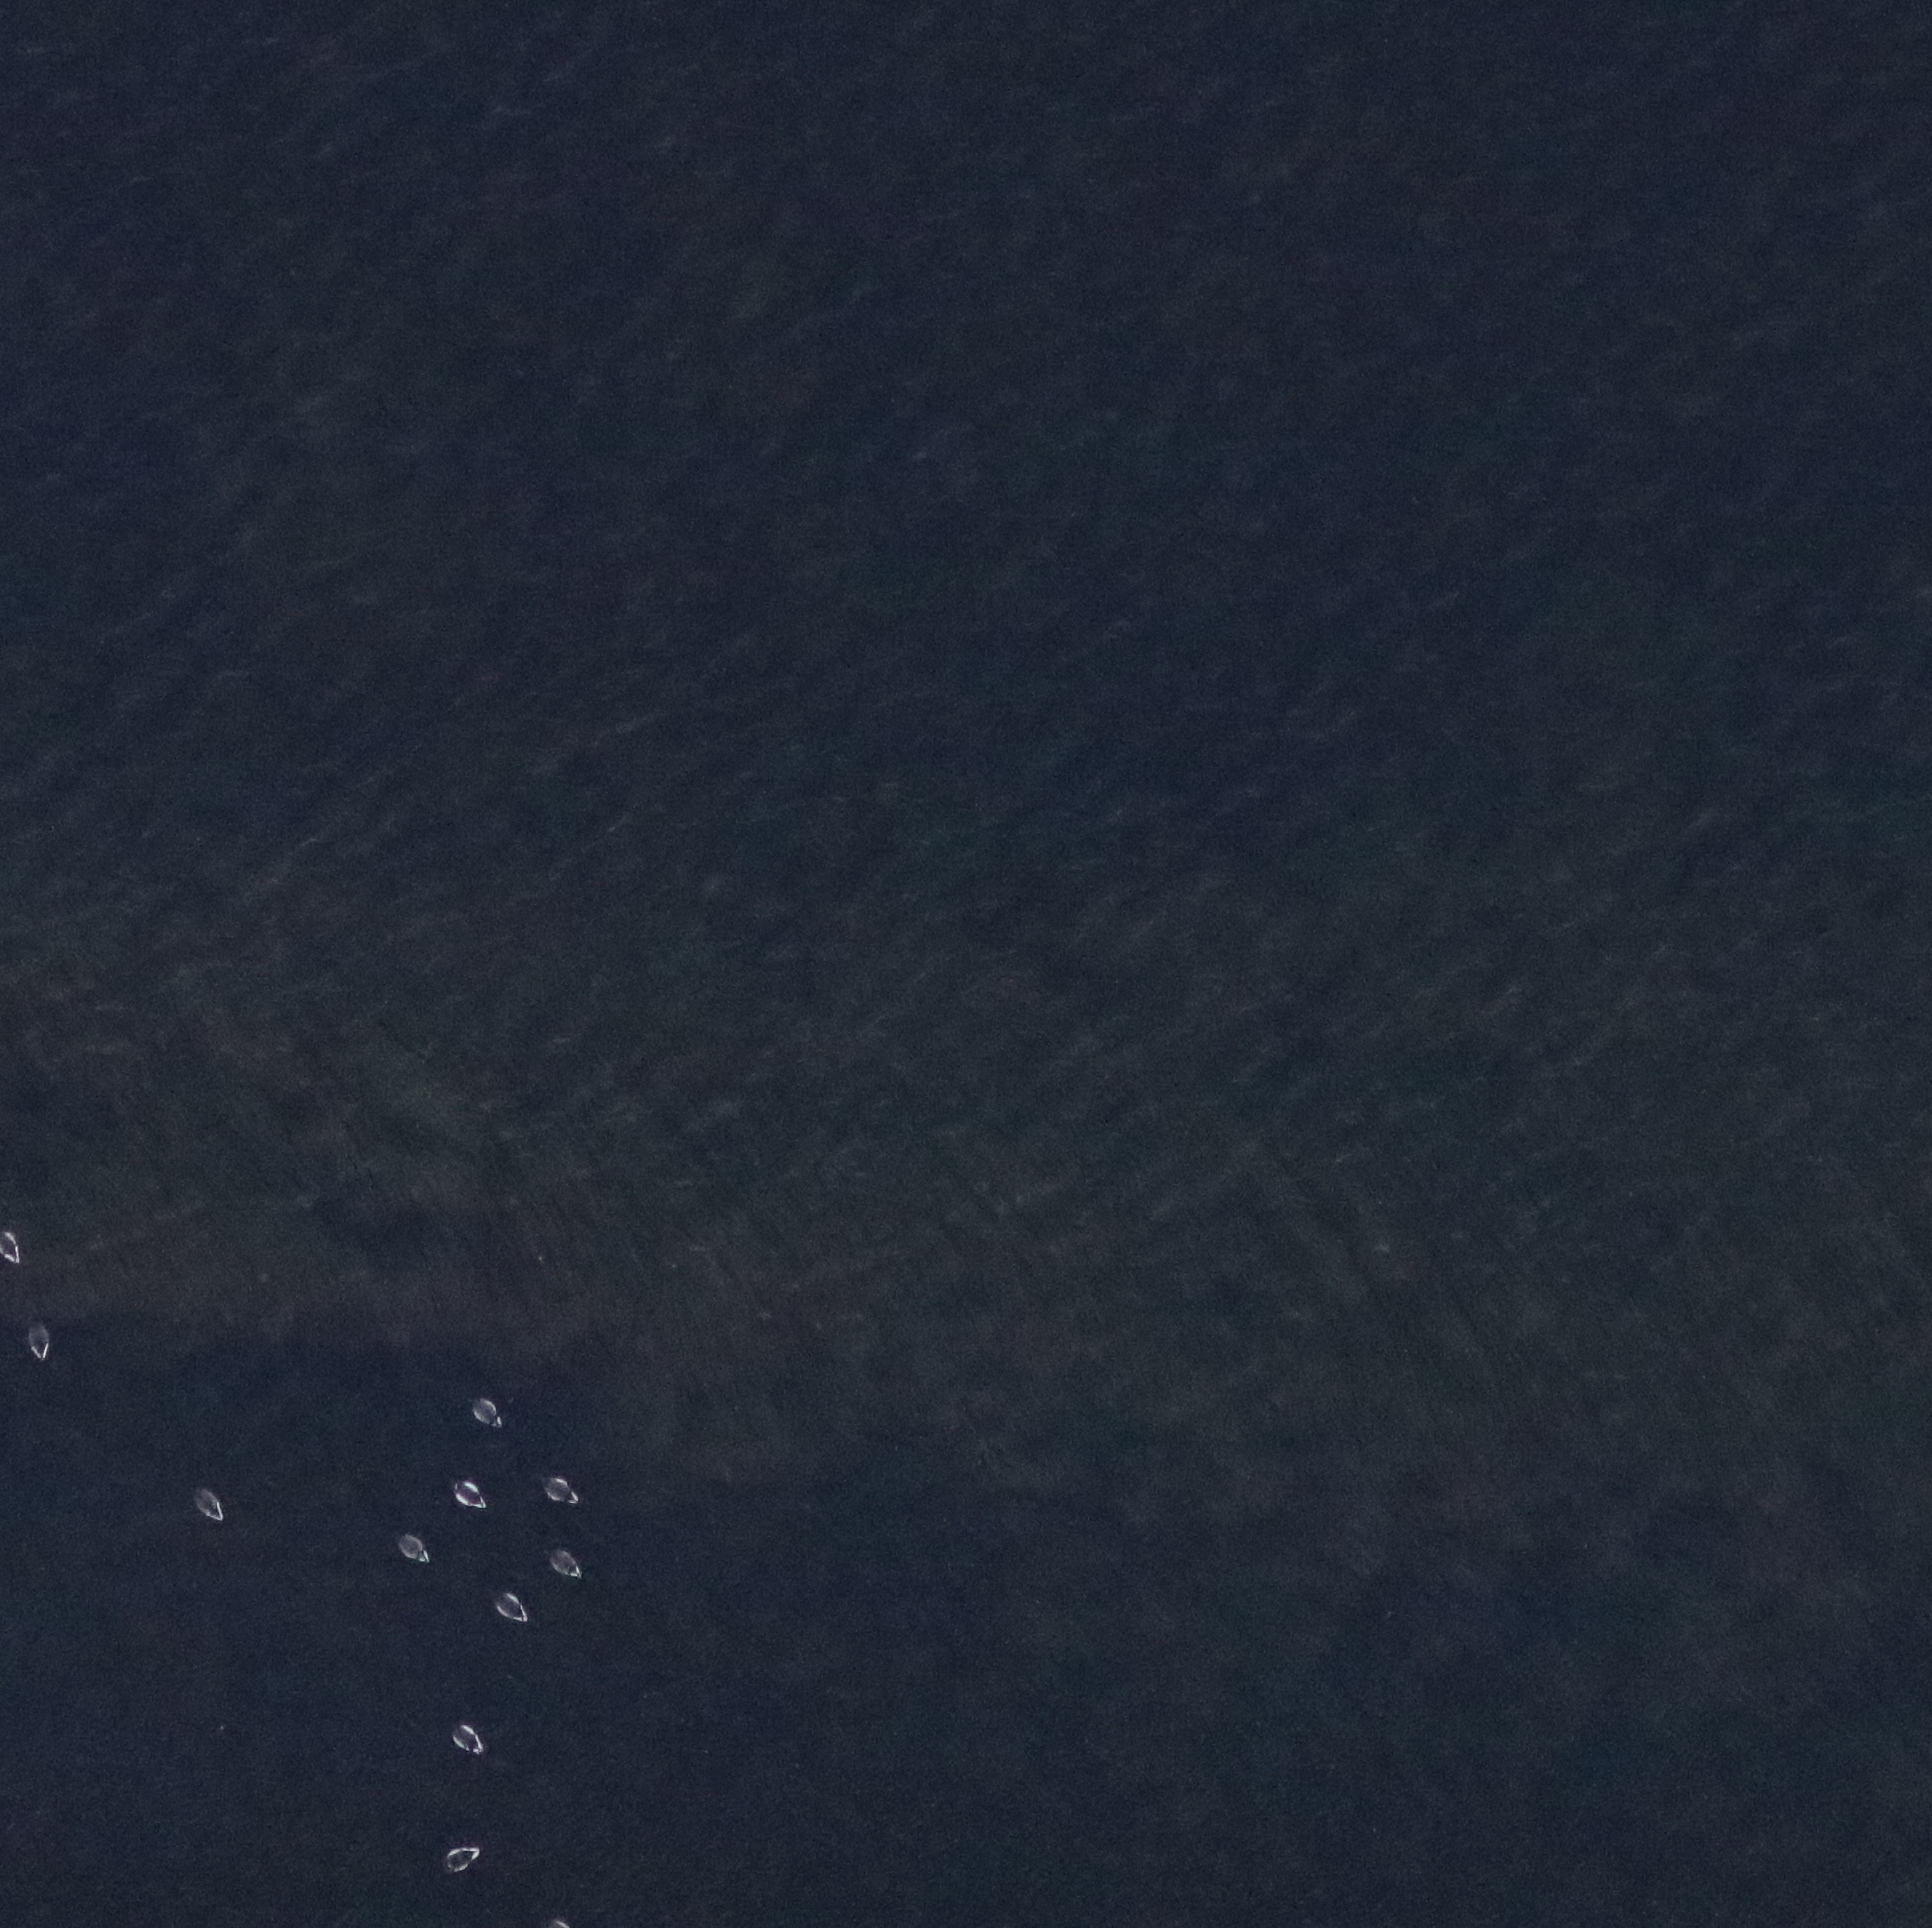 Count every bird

11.